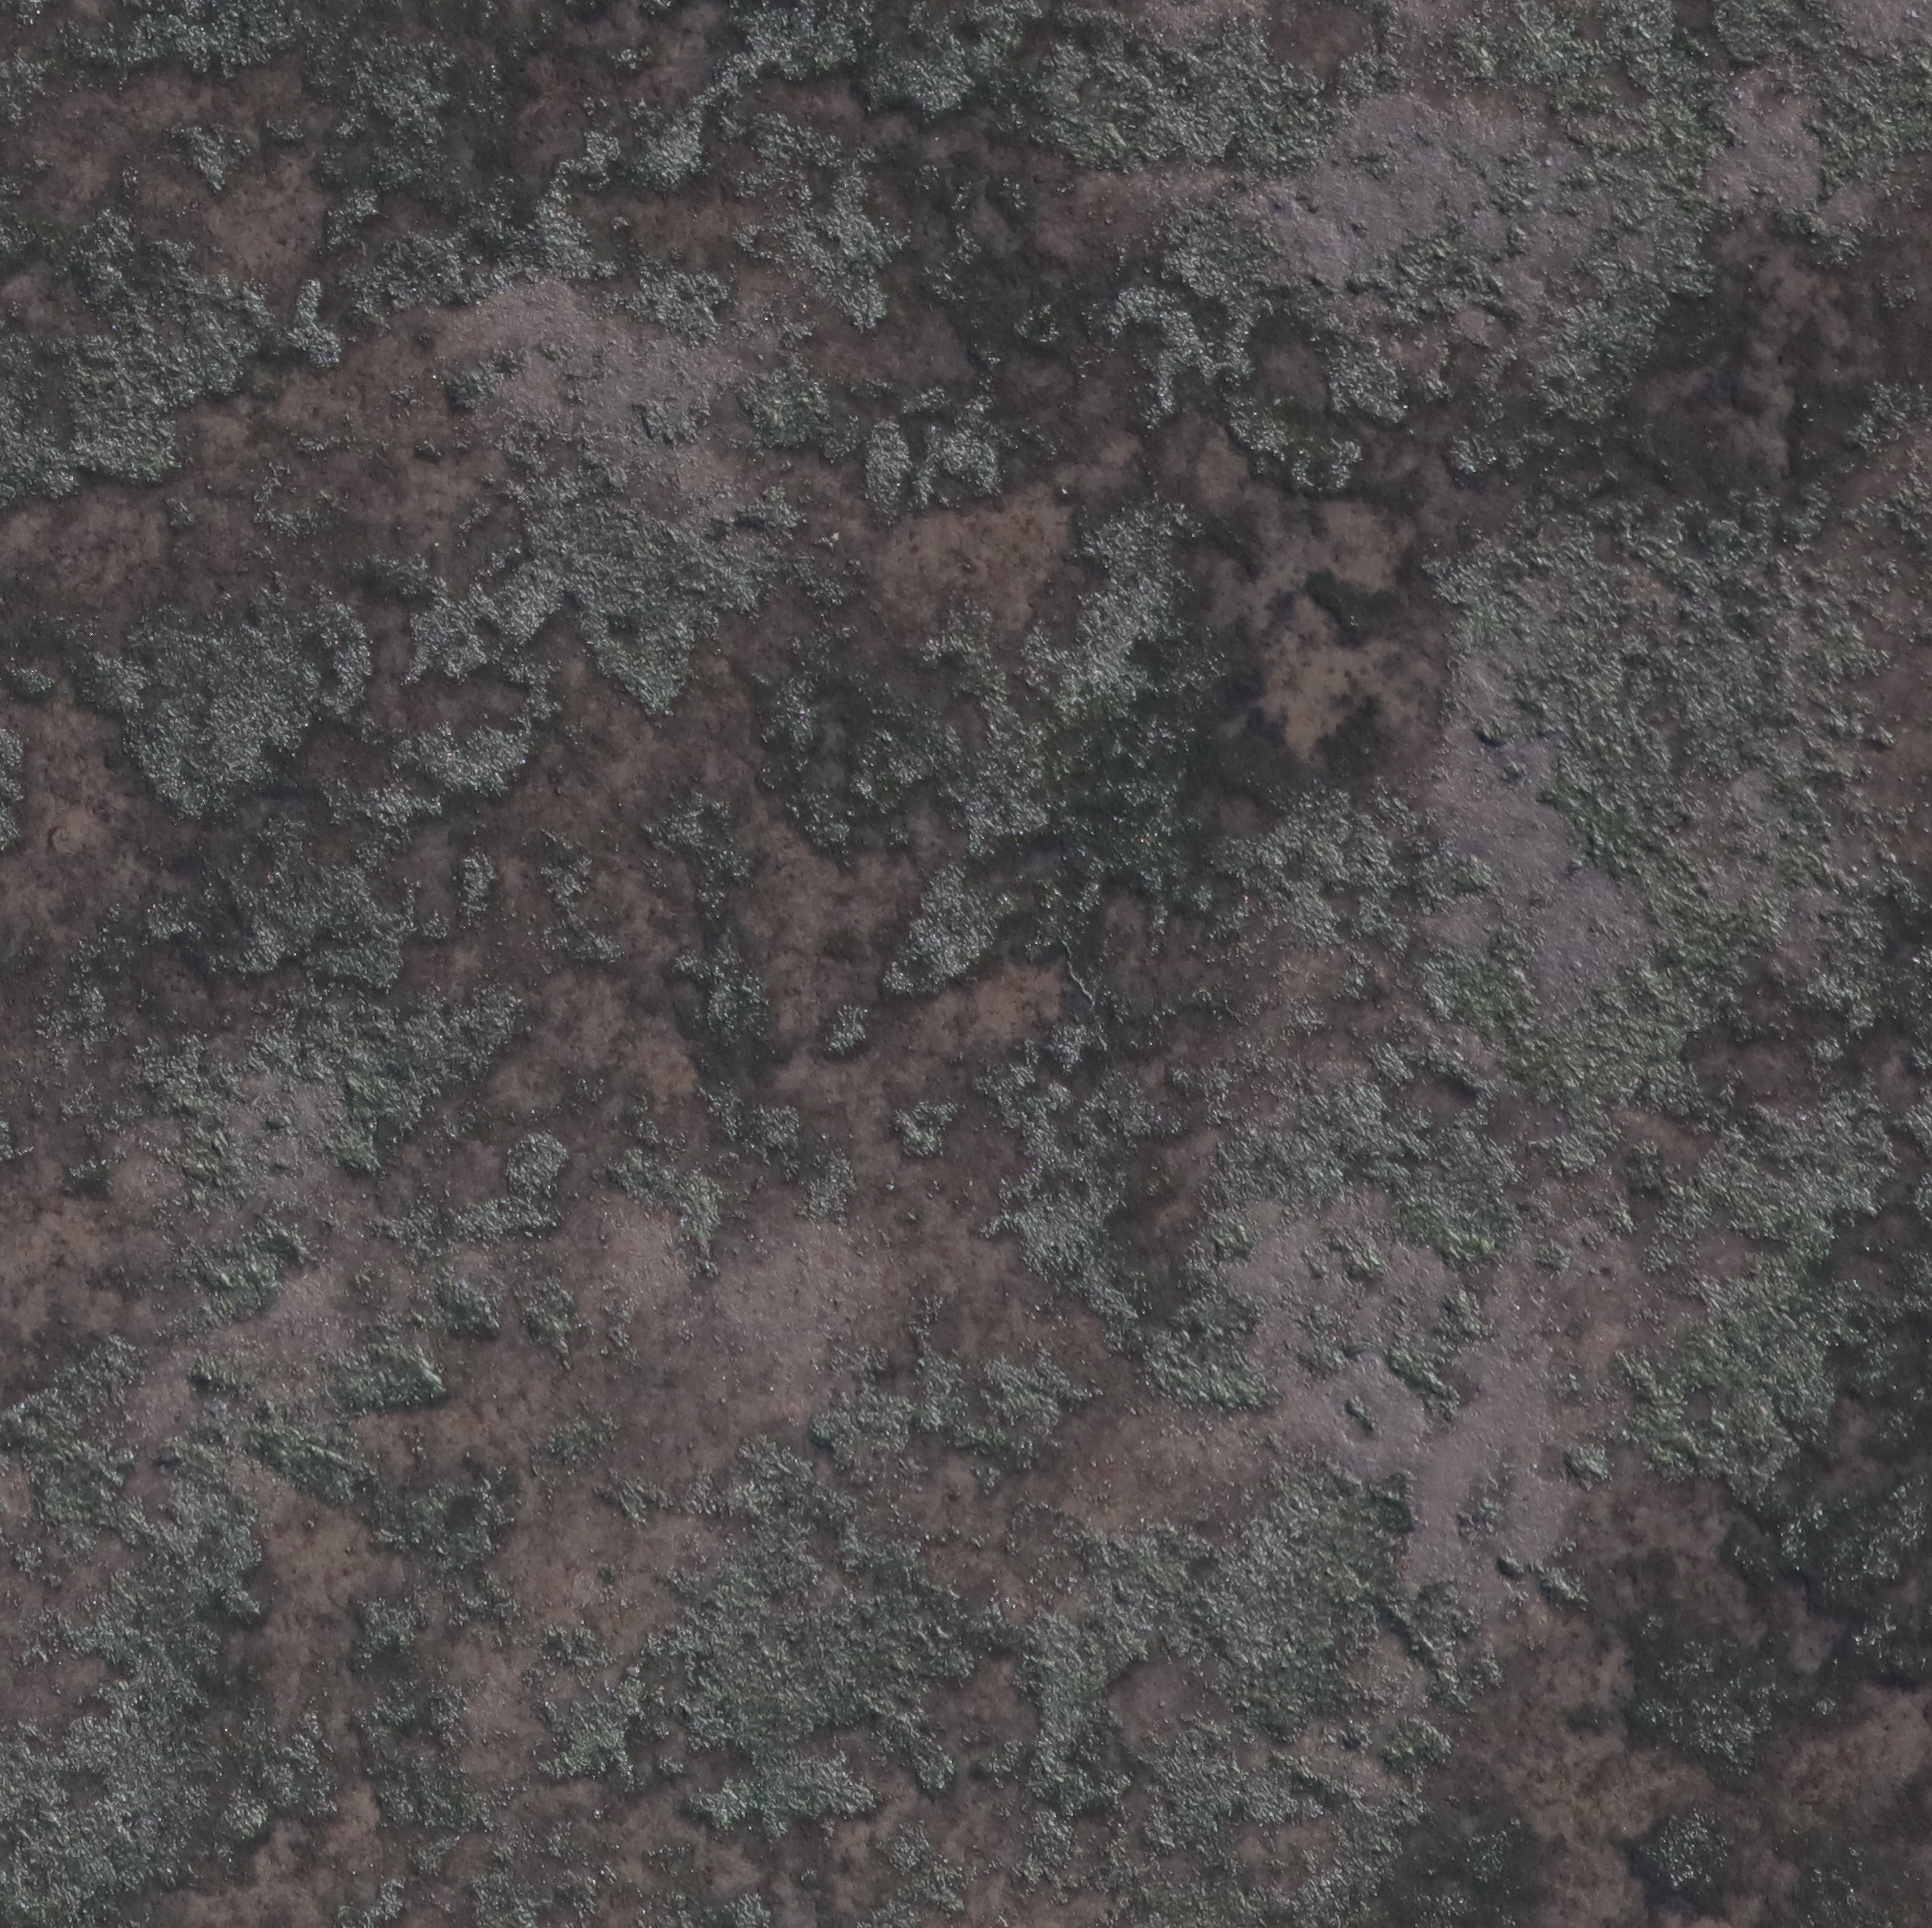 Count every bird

0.